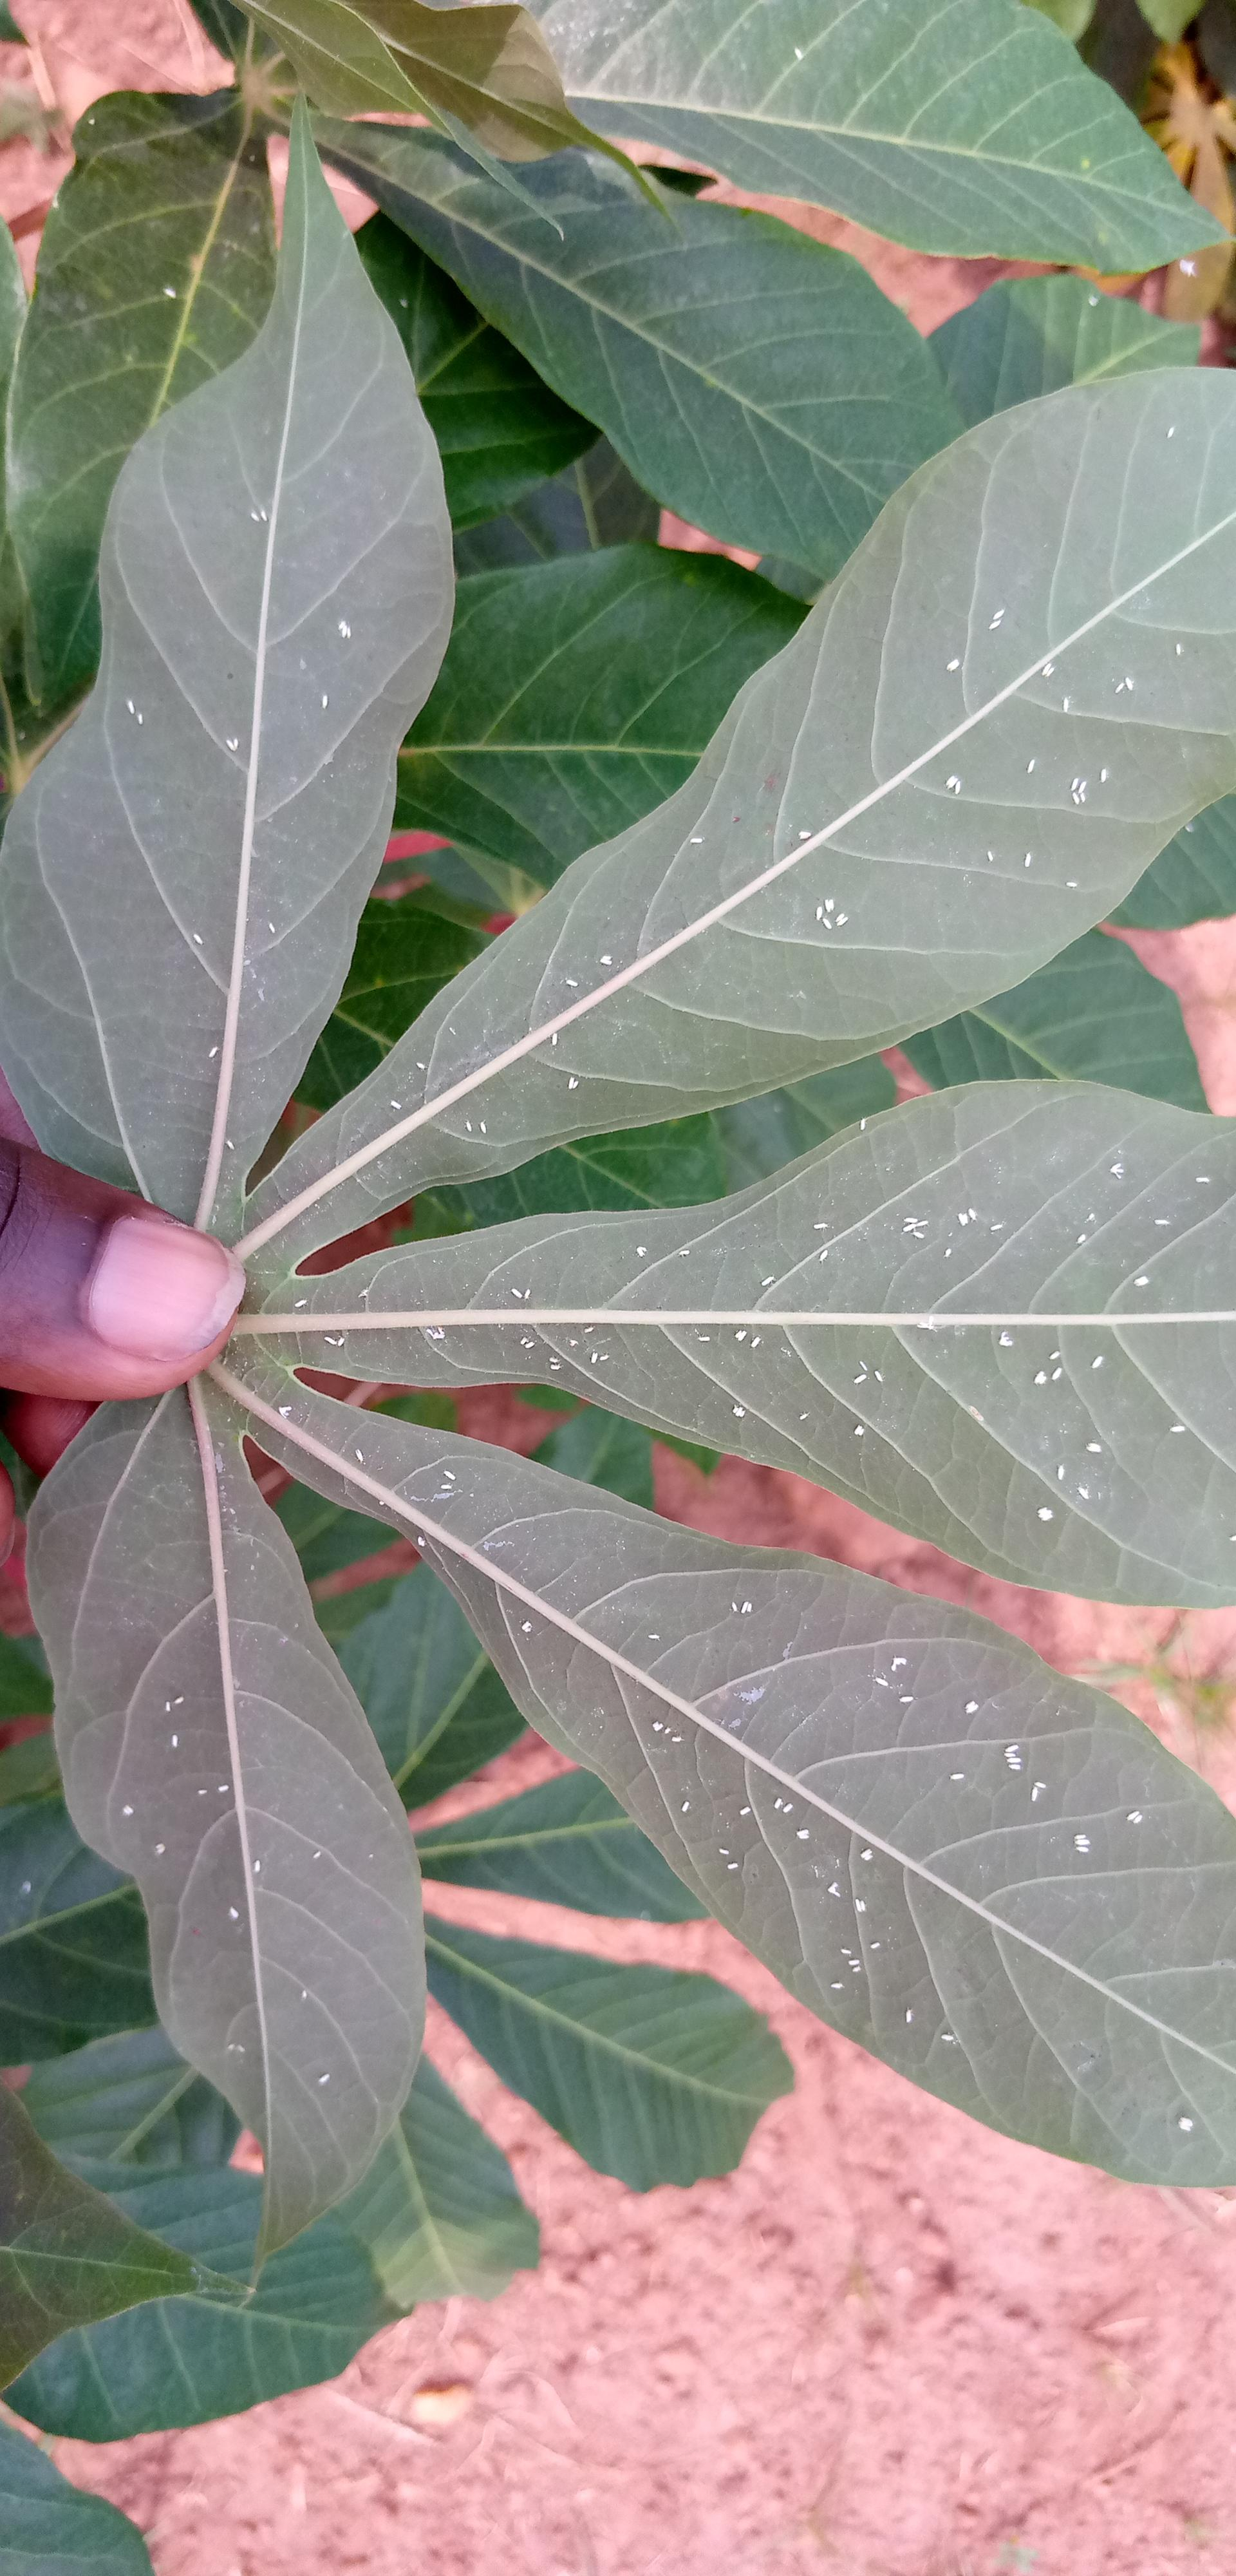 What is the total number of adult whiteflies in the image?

132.